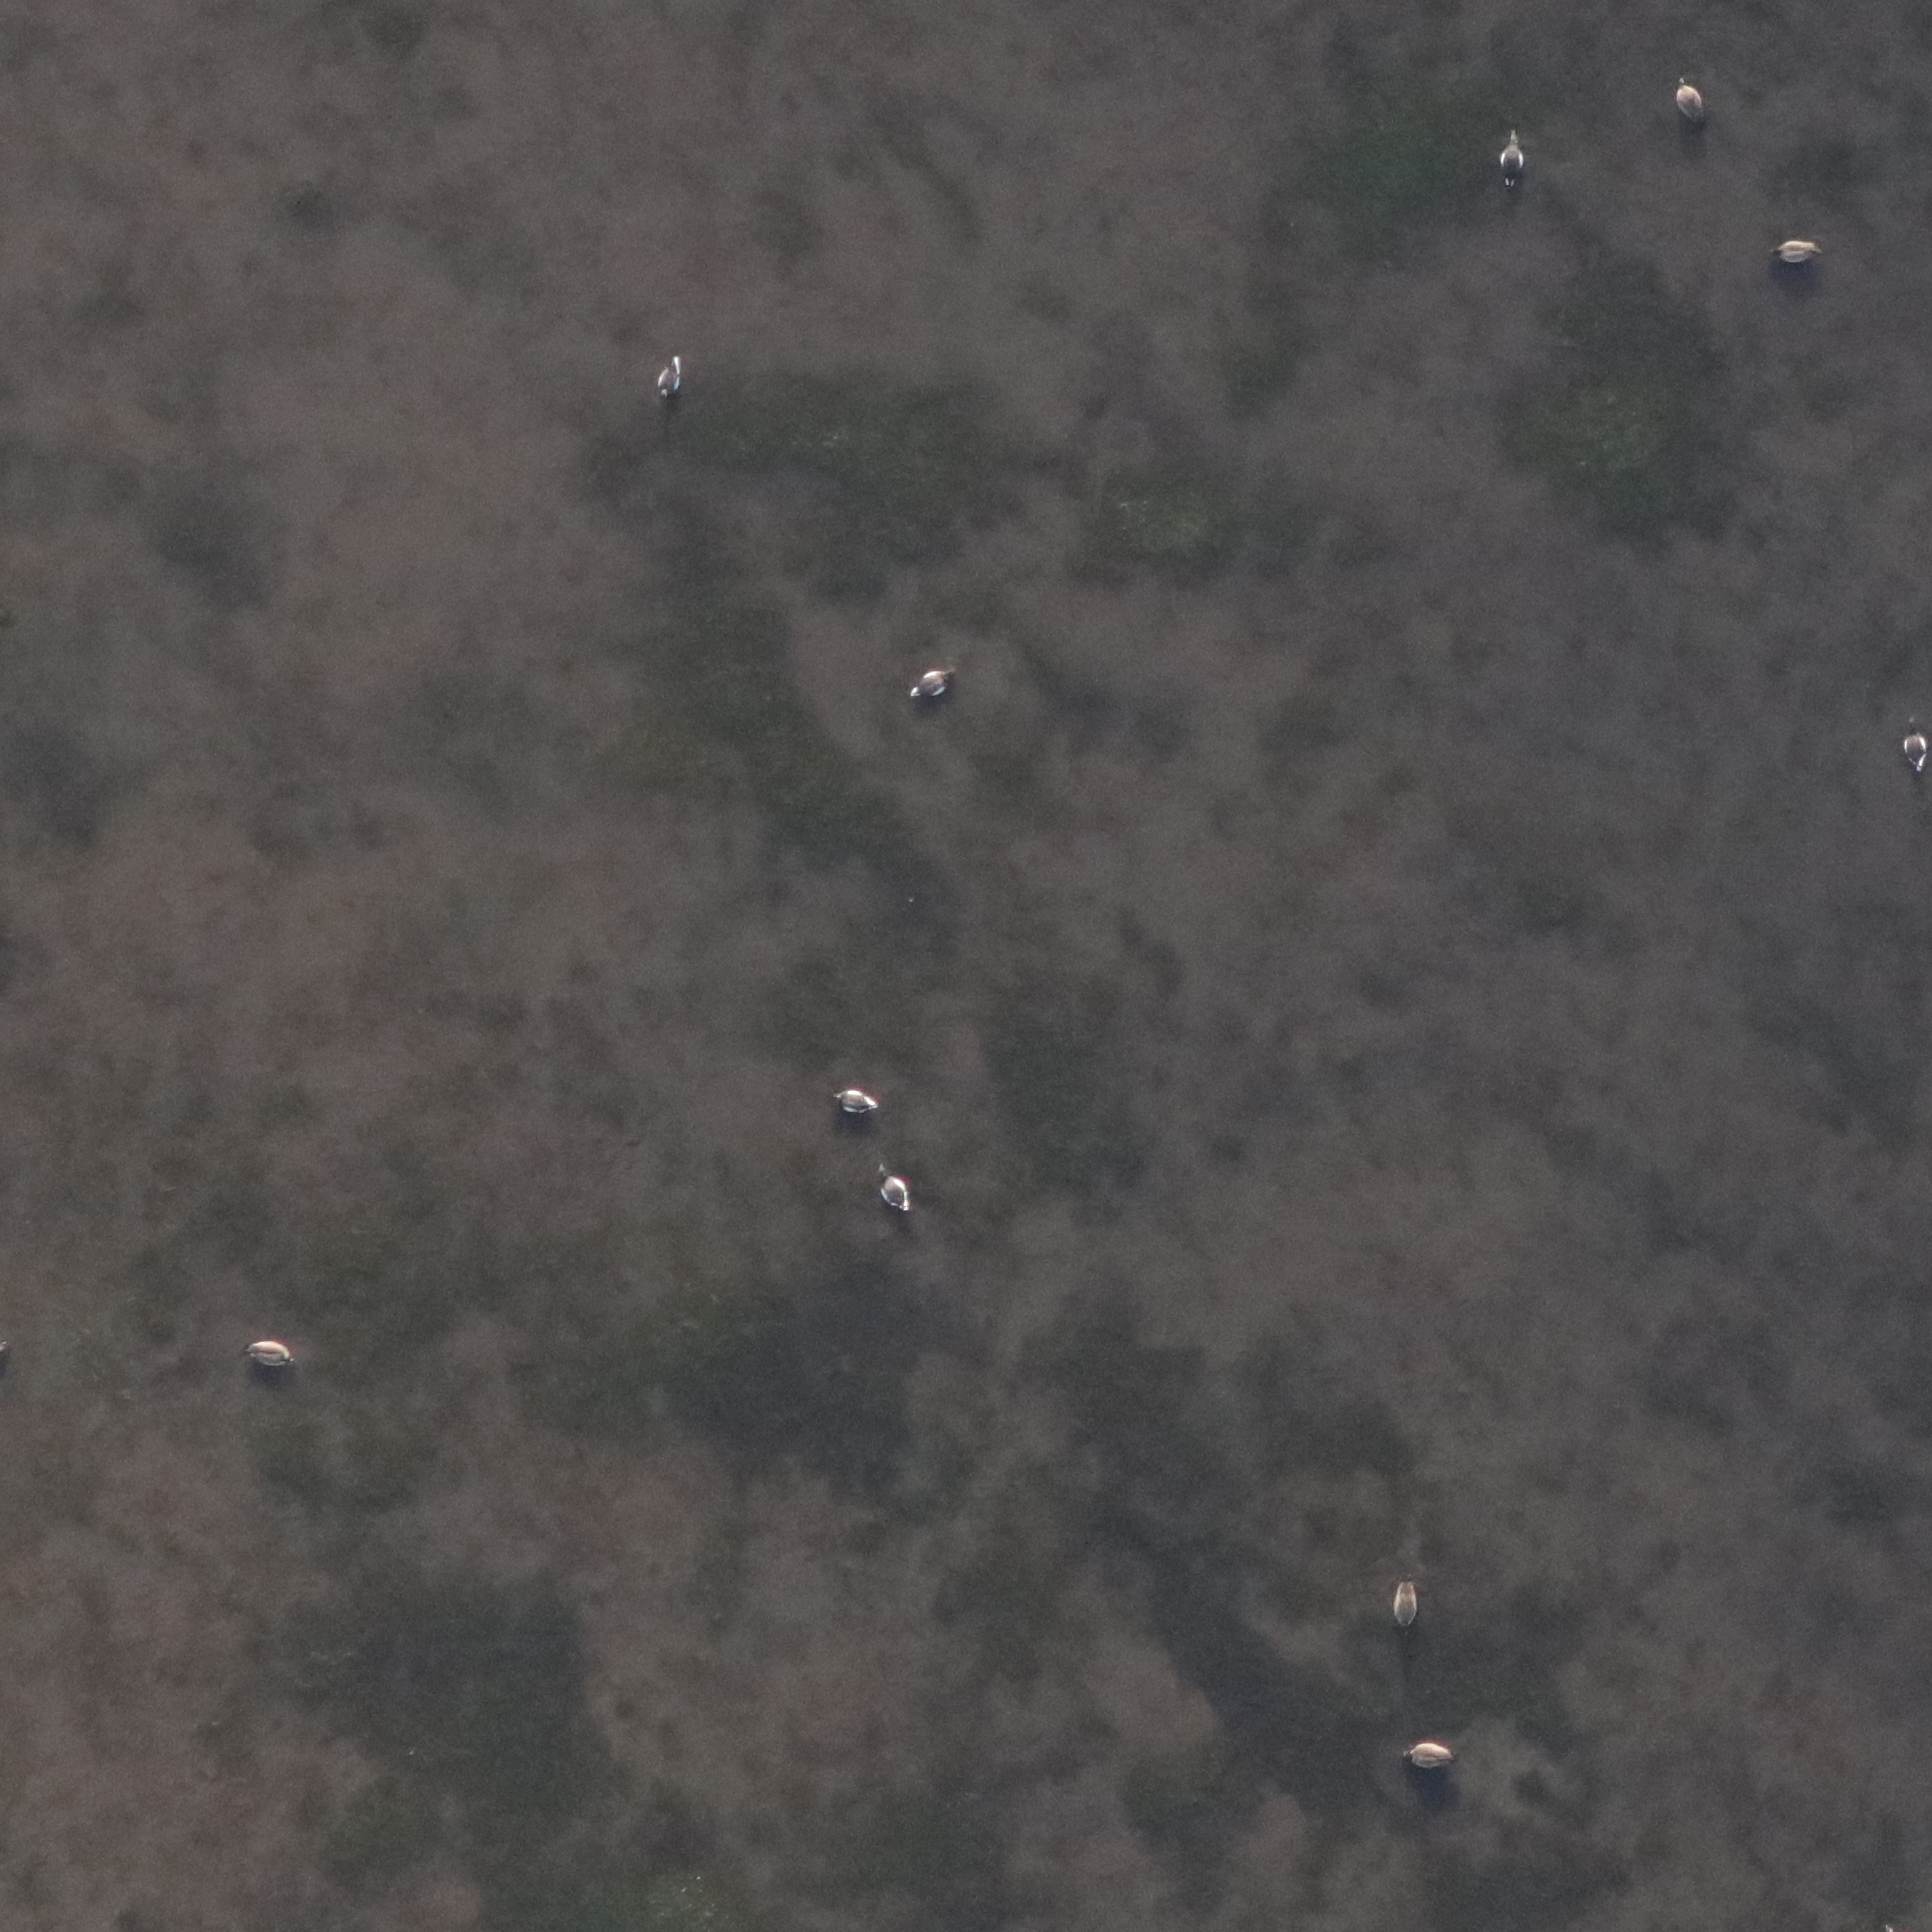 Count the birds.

11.